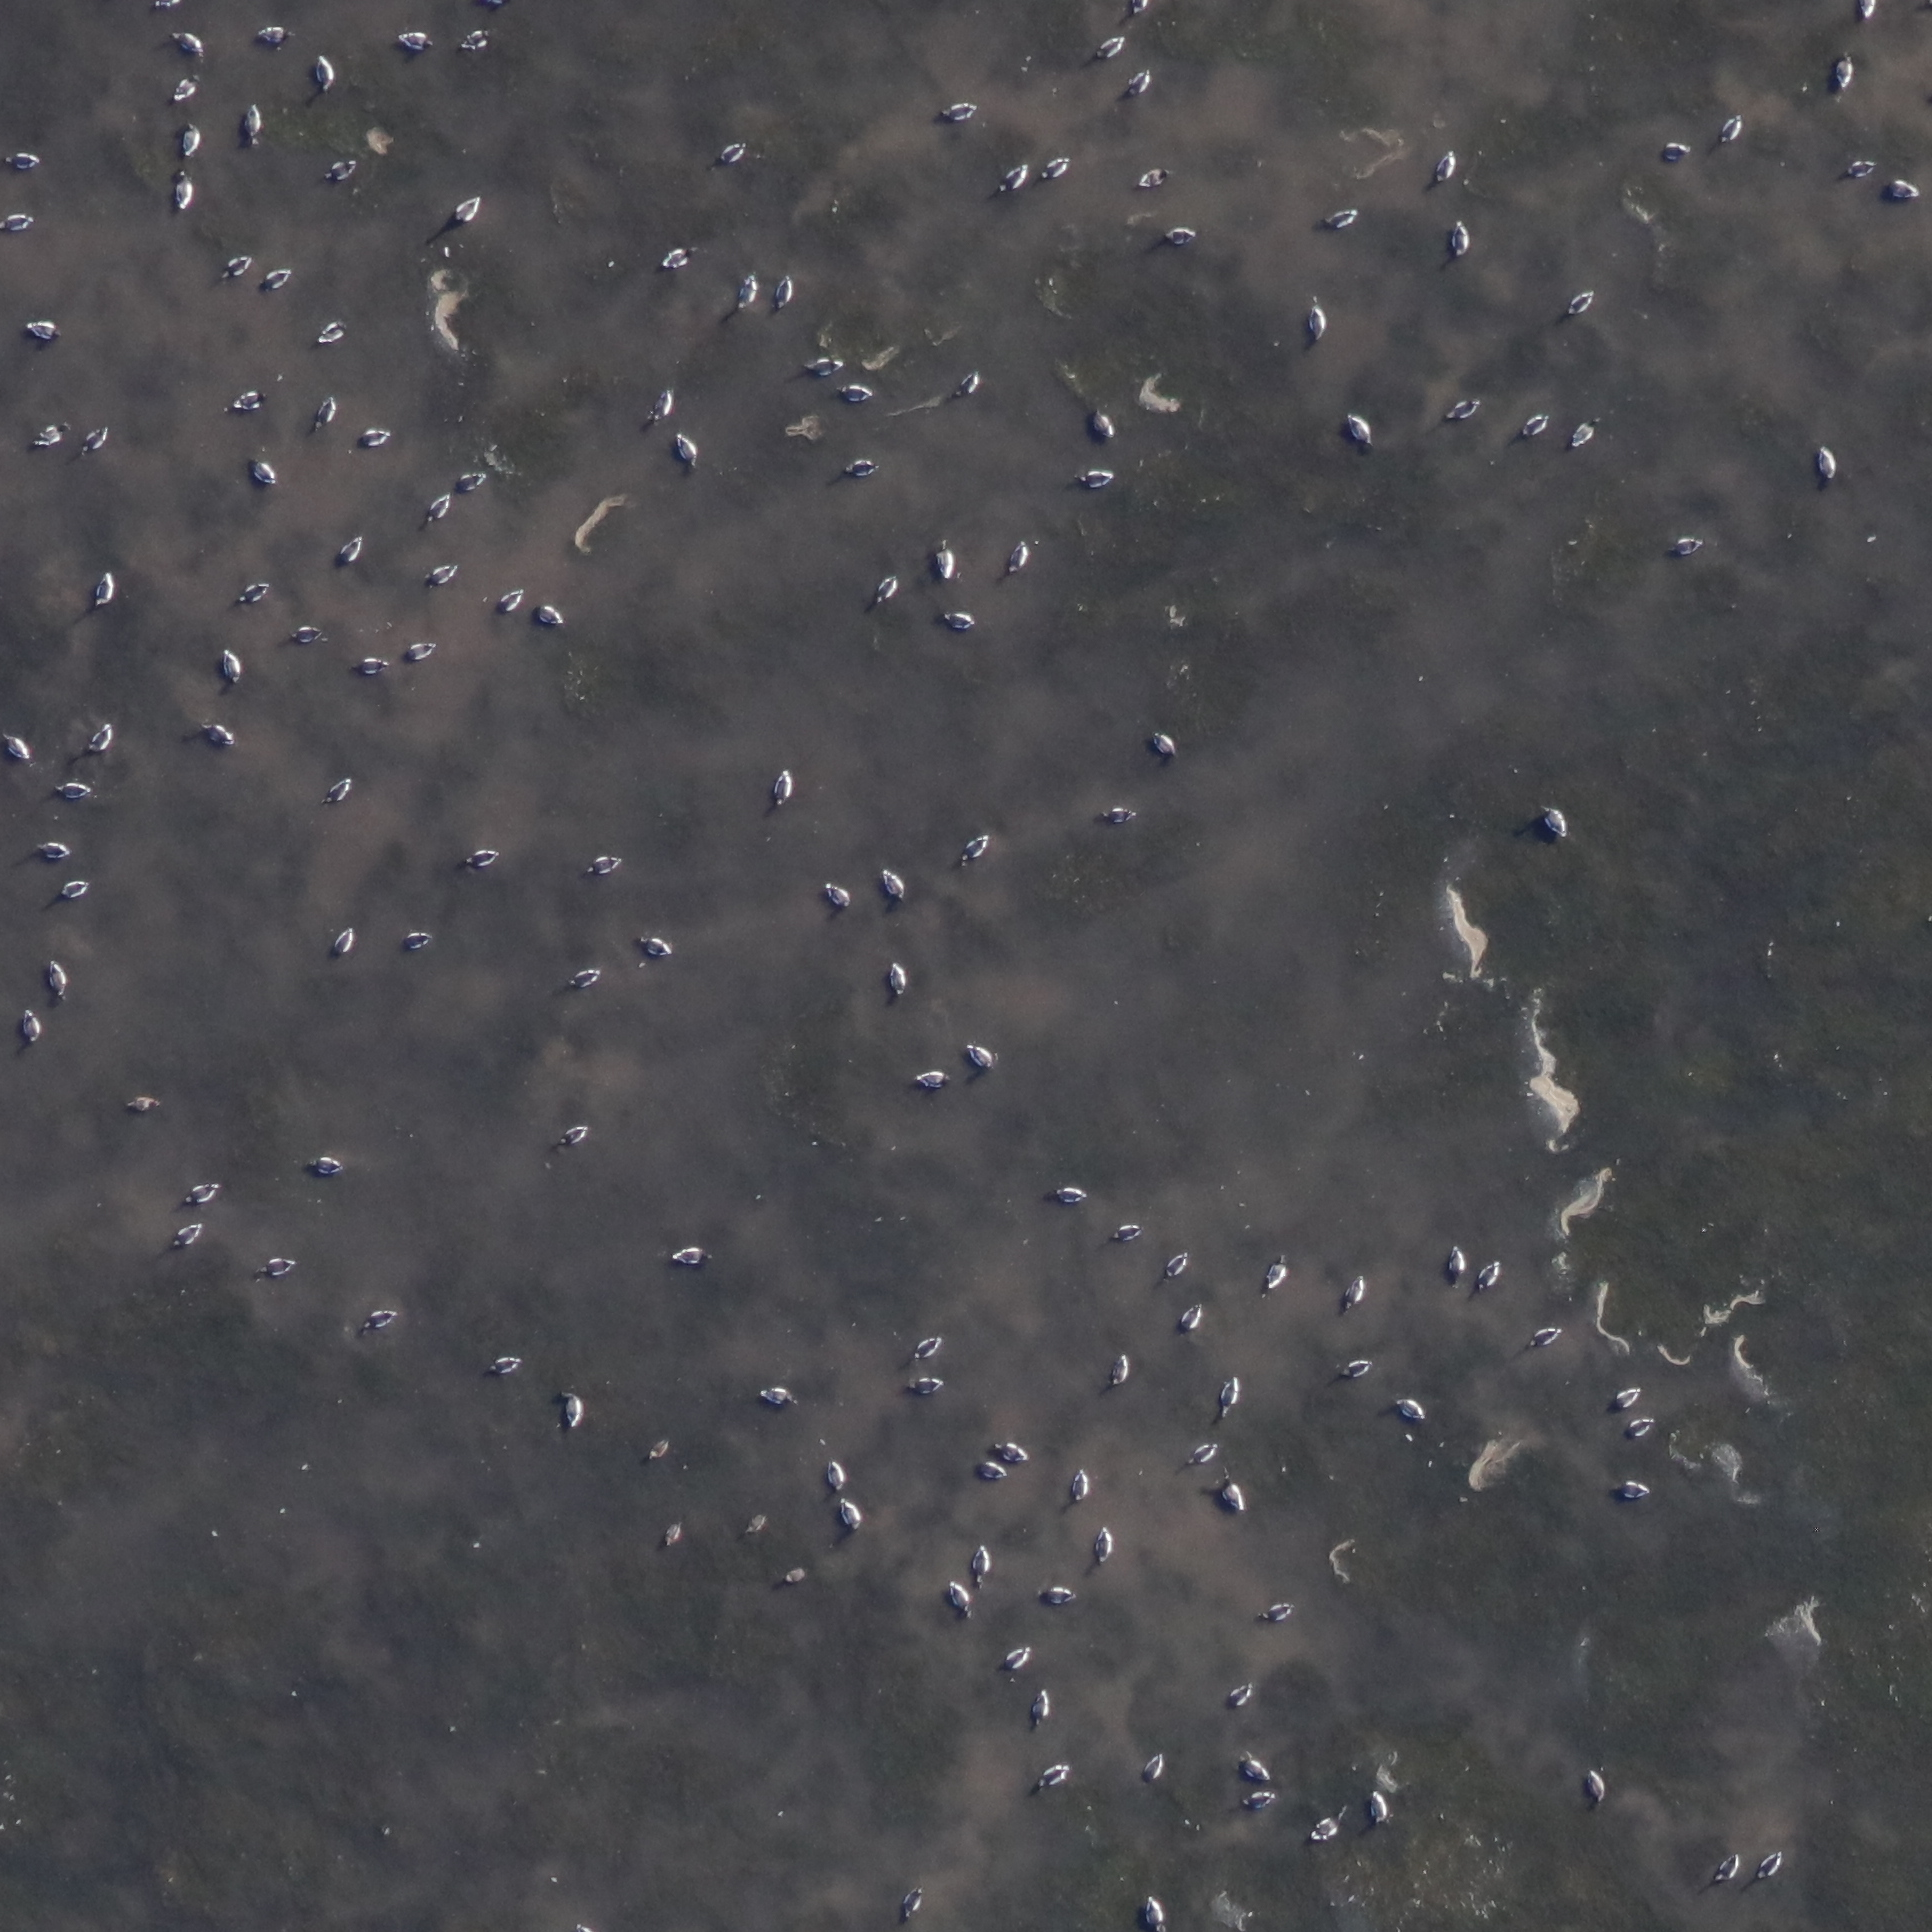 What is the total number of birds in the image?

160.